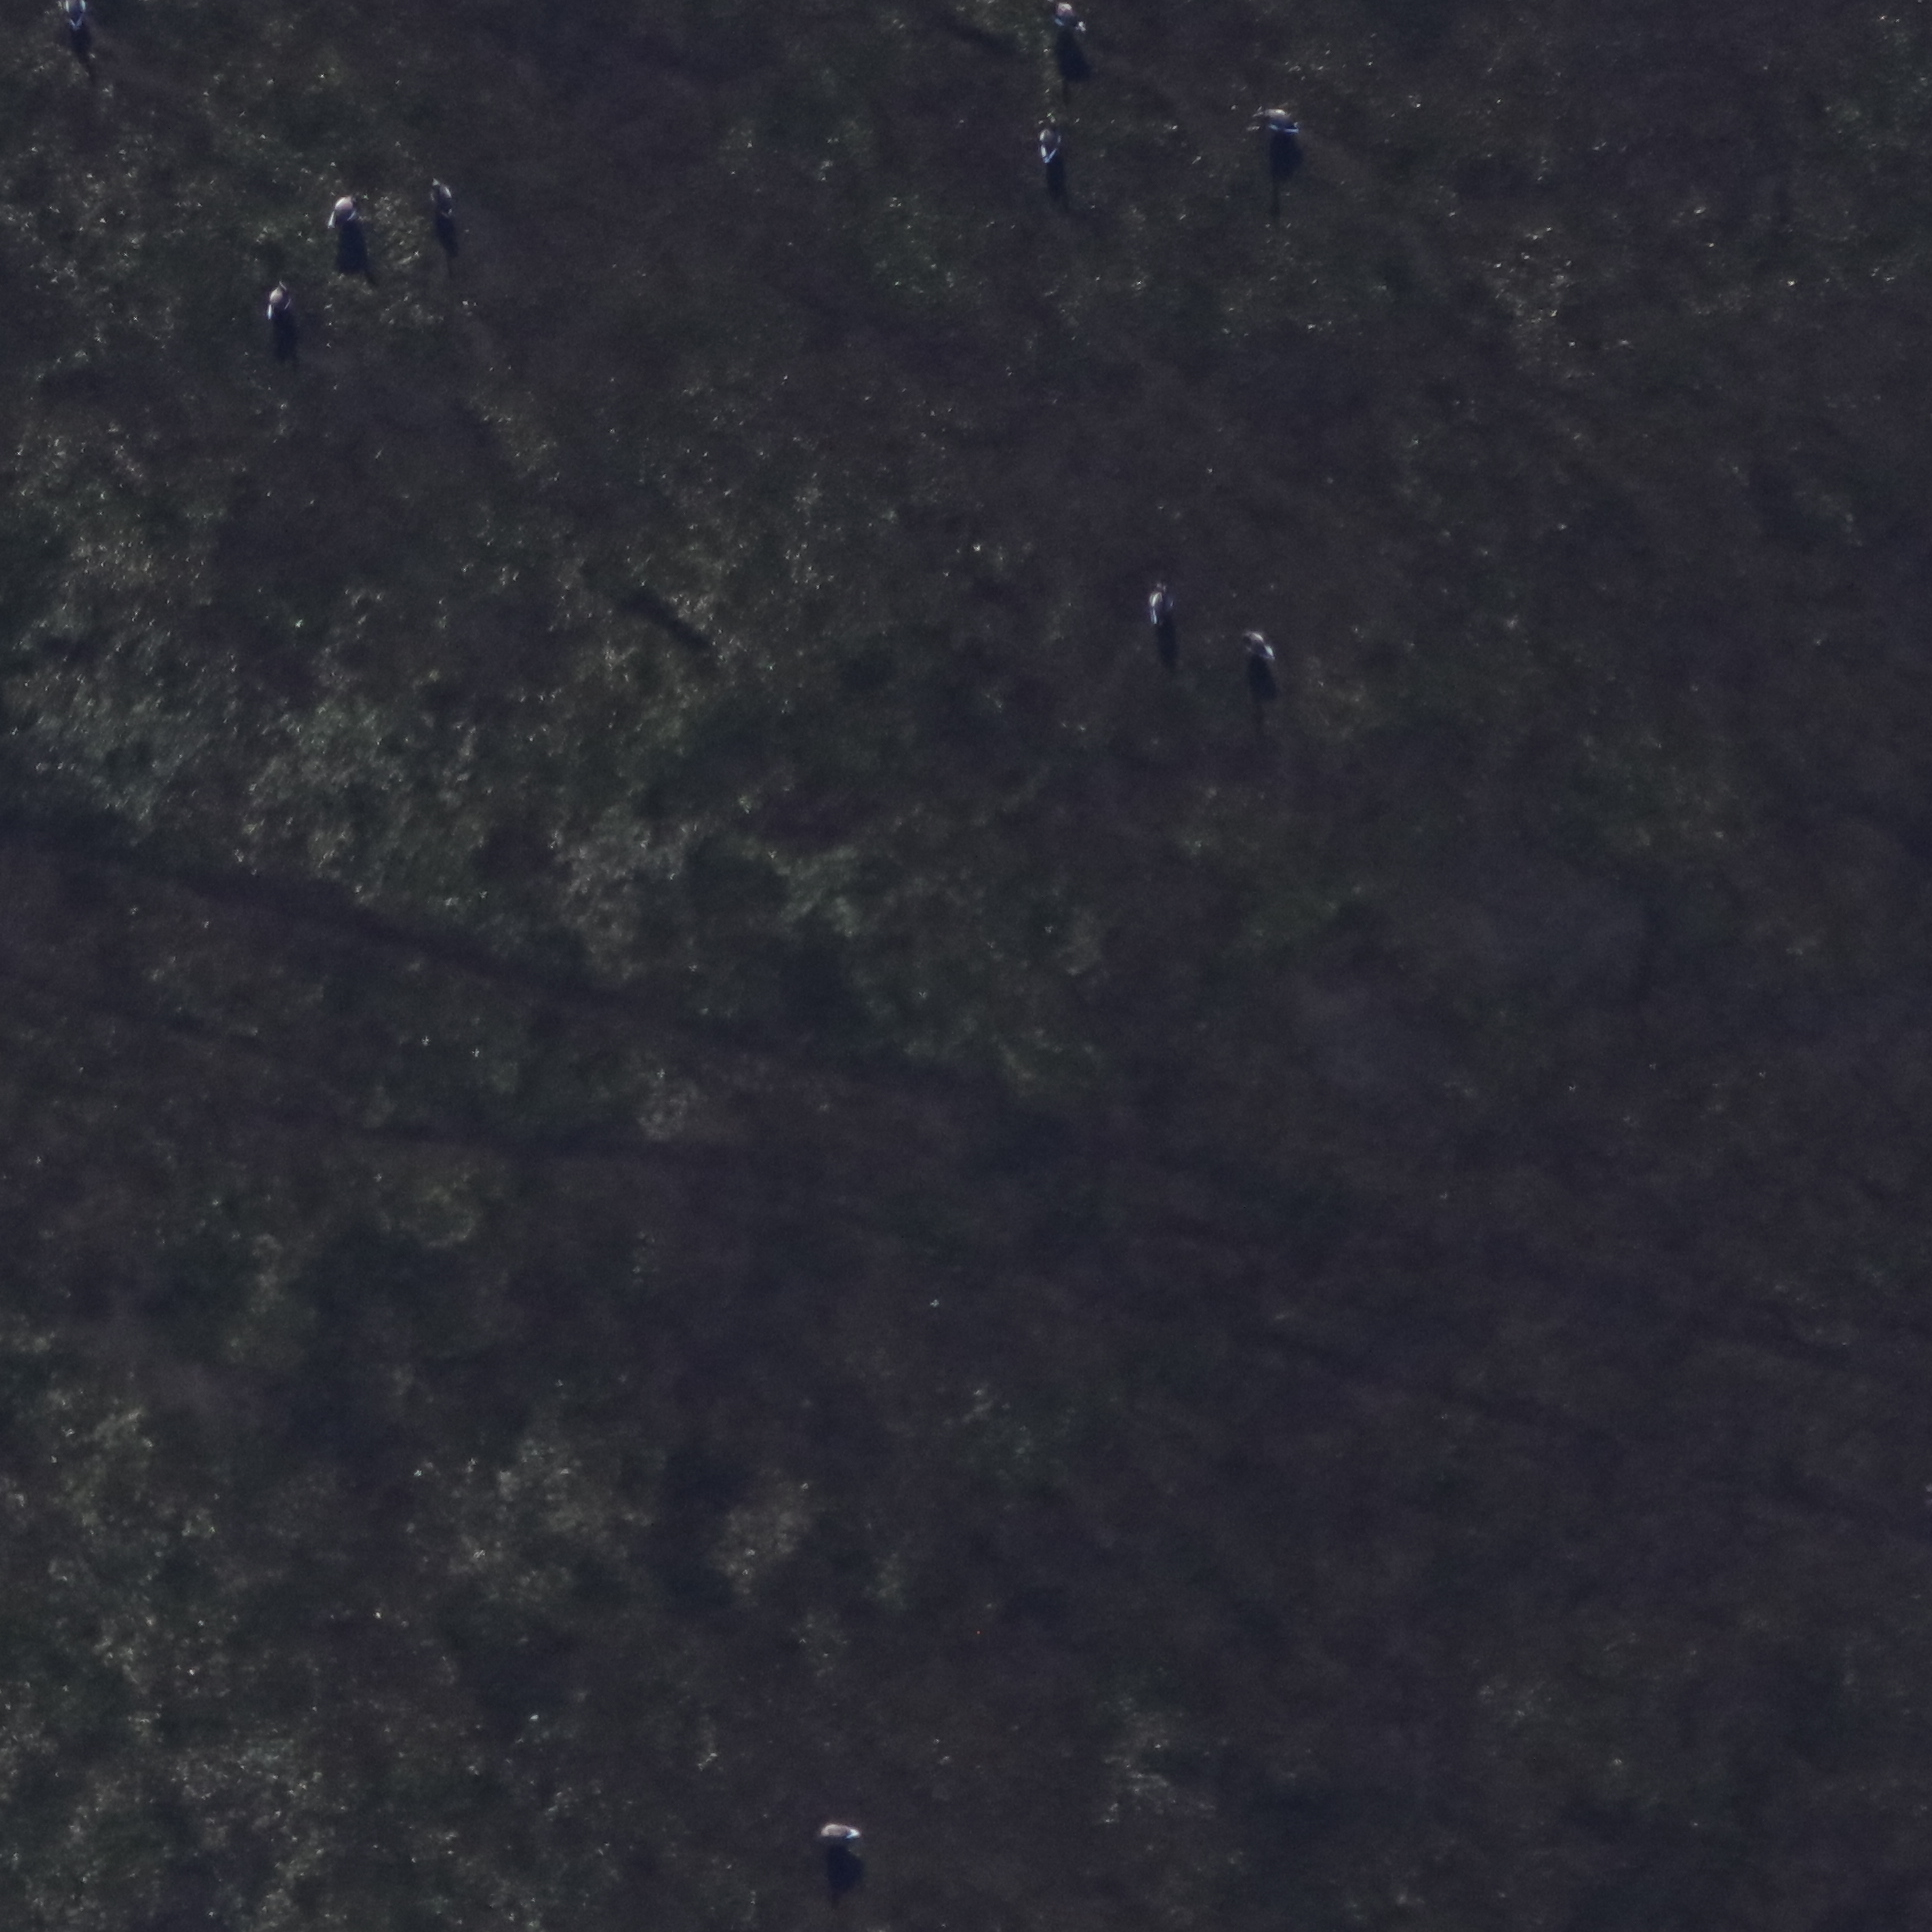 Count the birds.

10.